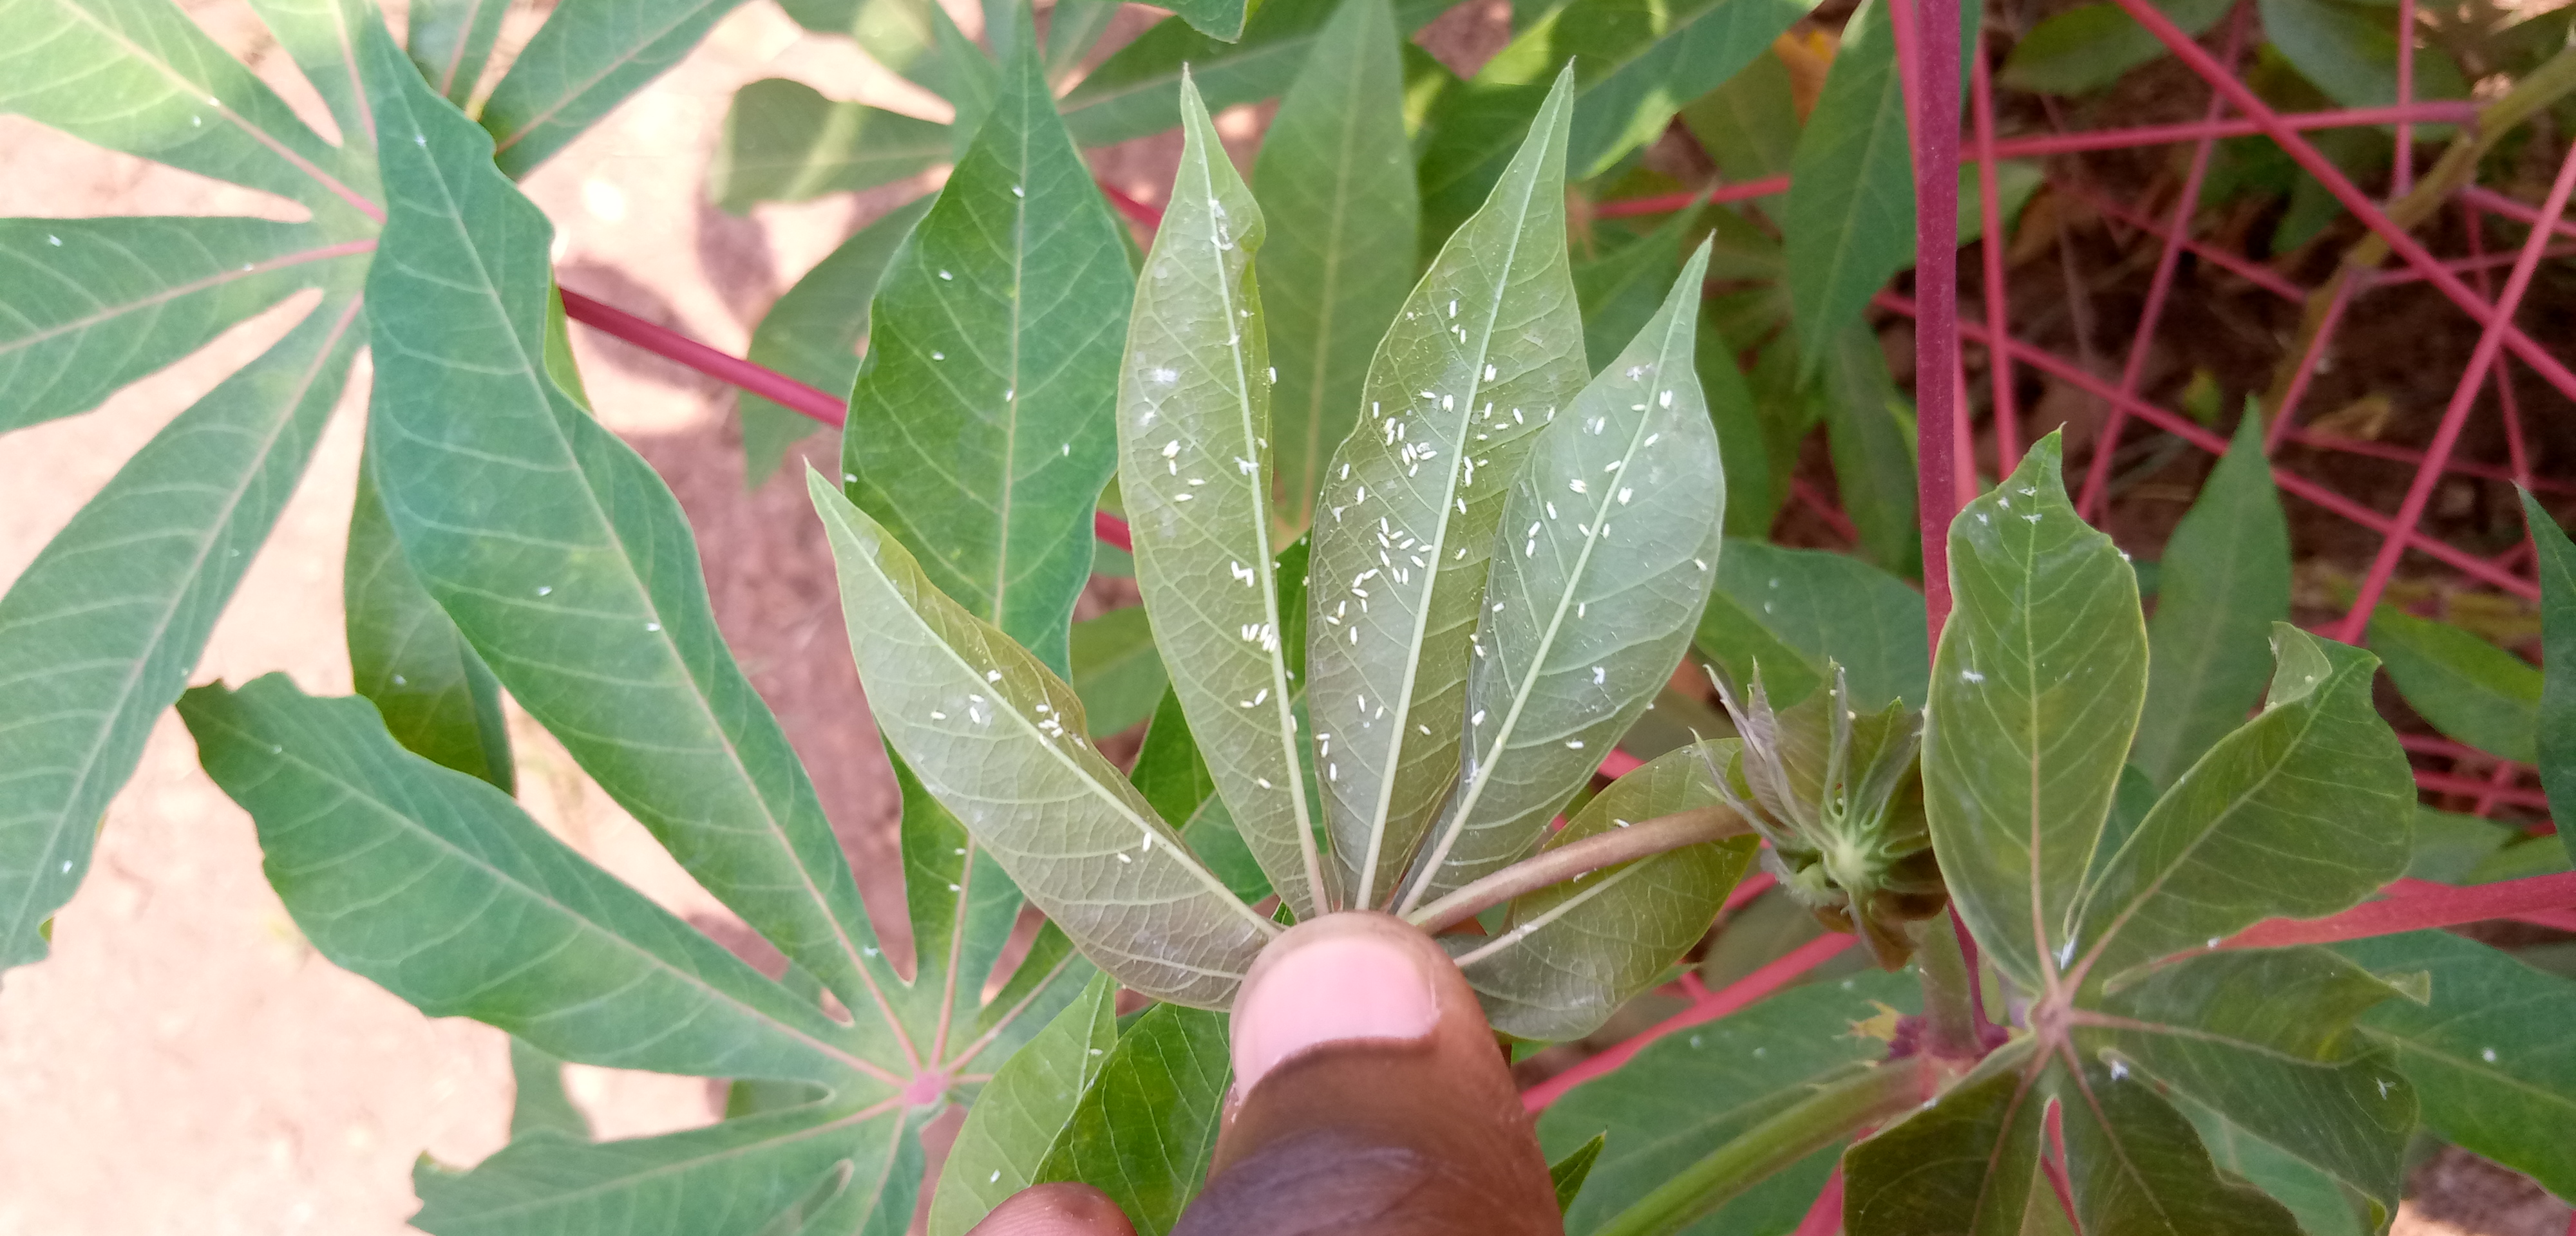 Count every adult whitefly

134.